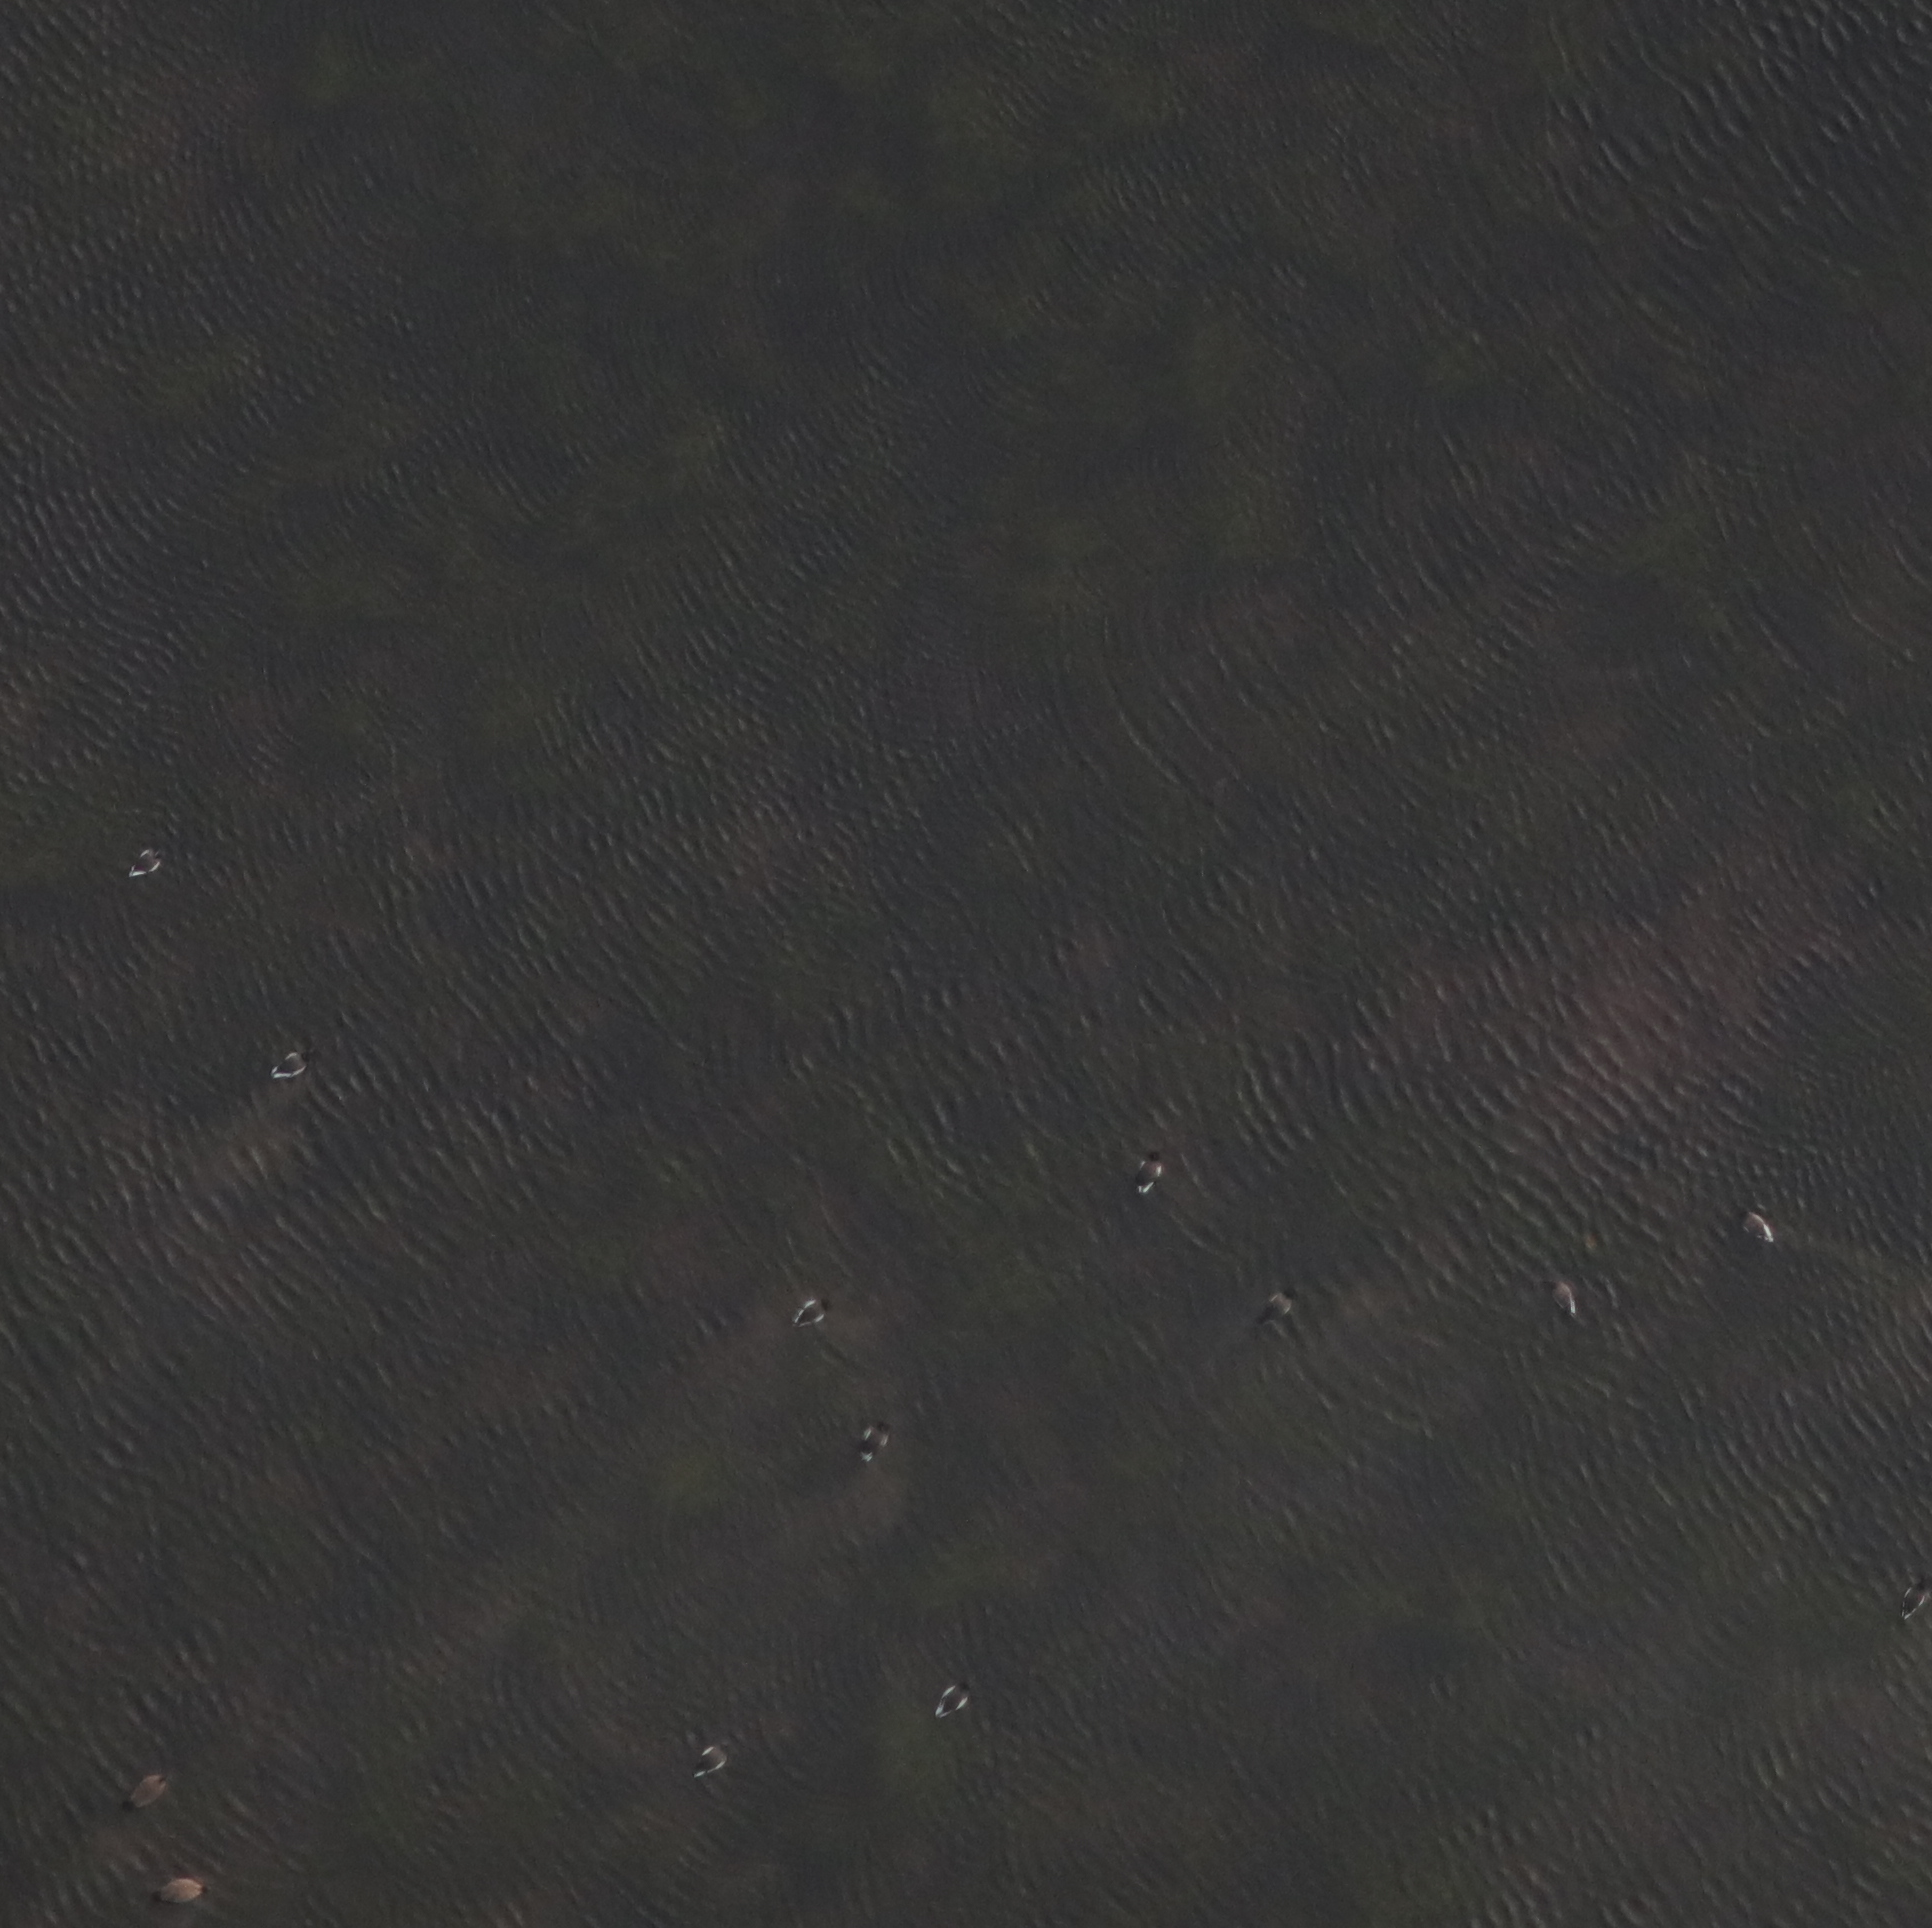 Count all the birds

13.